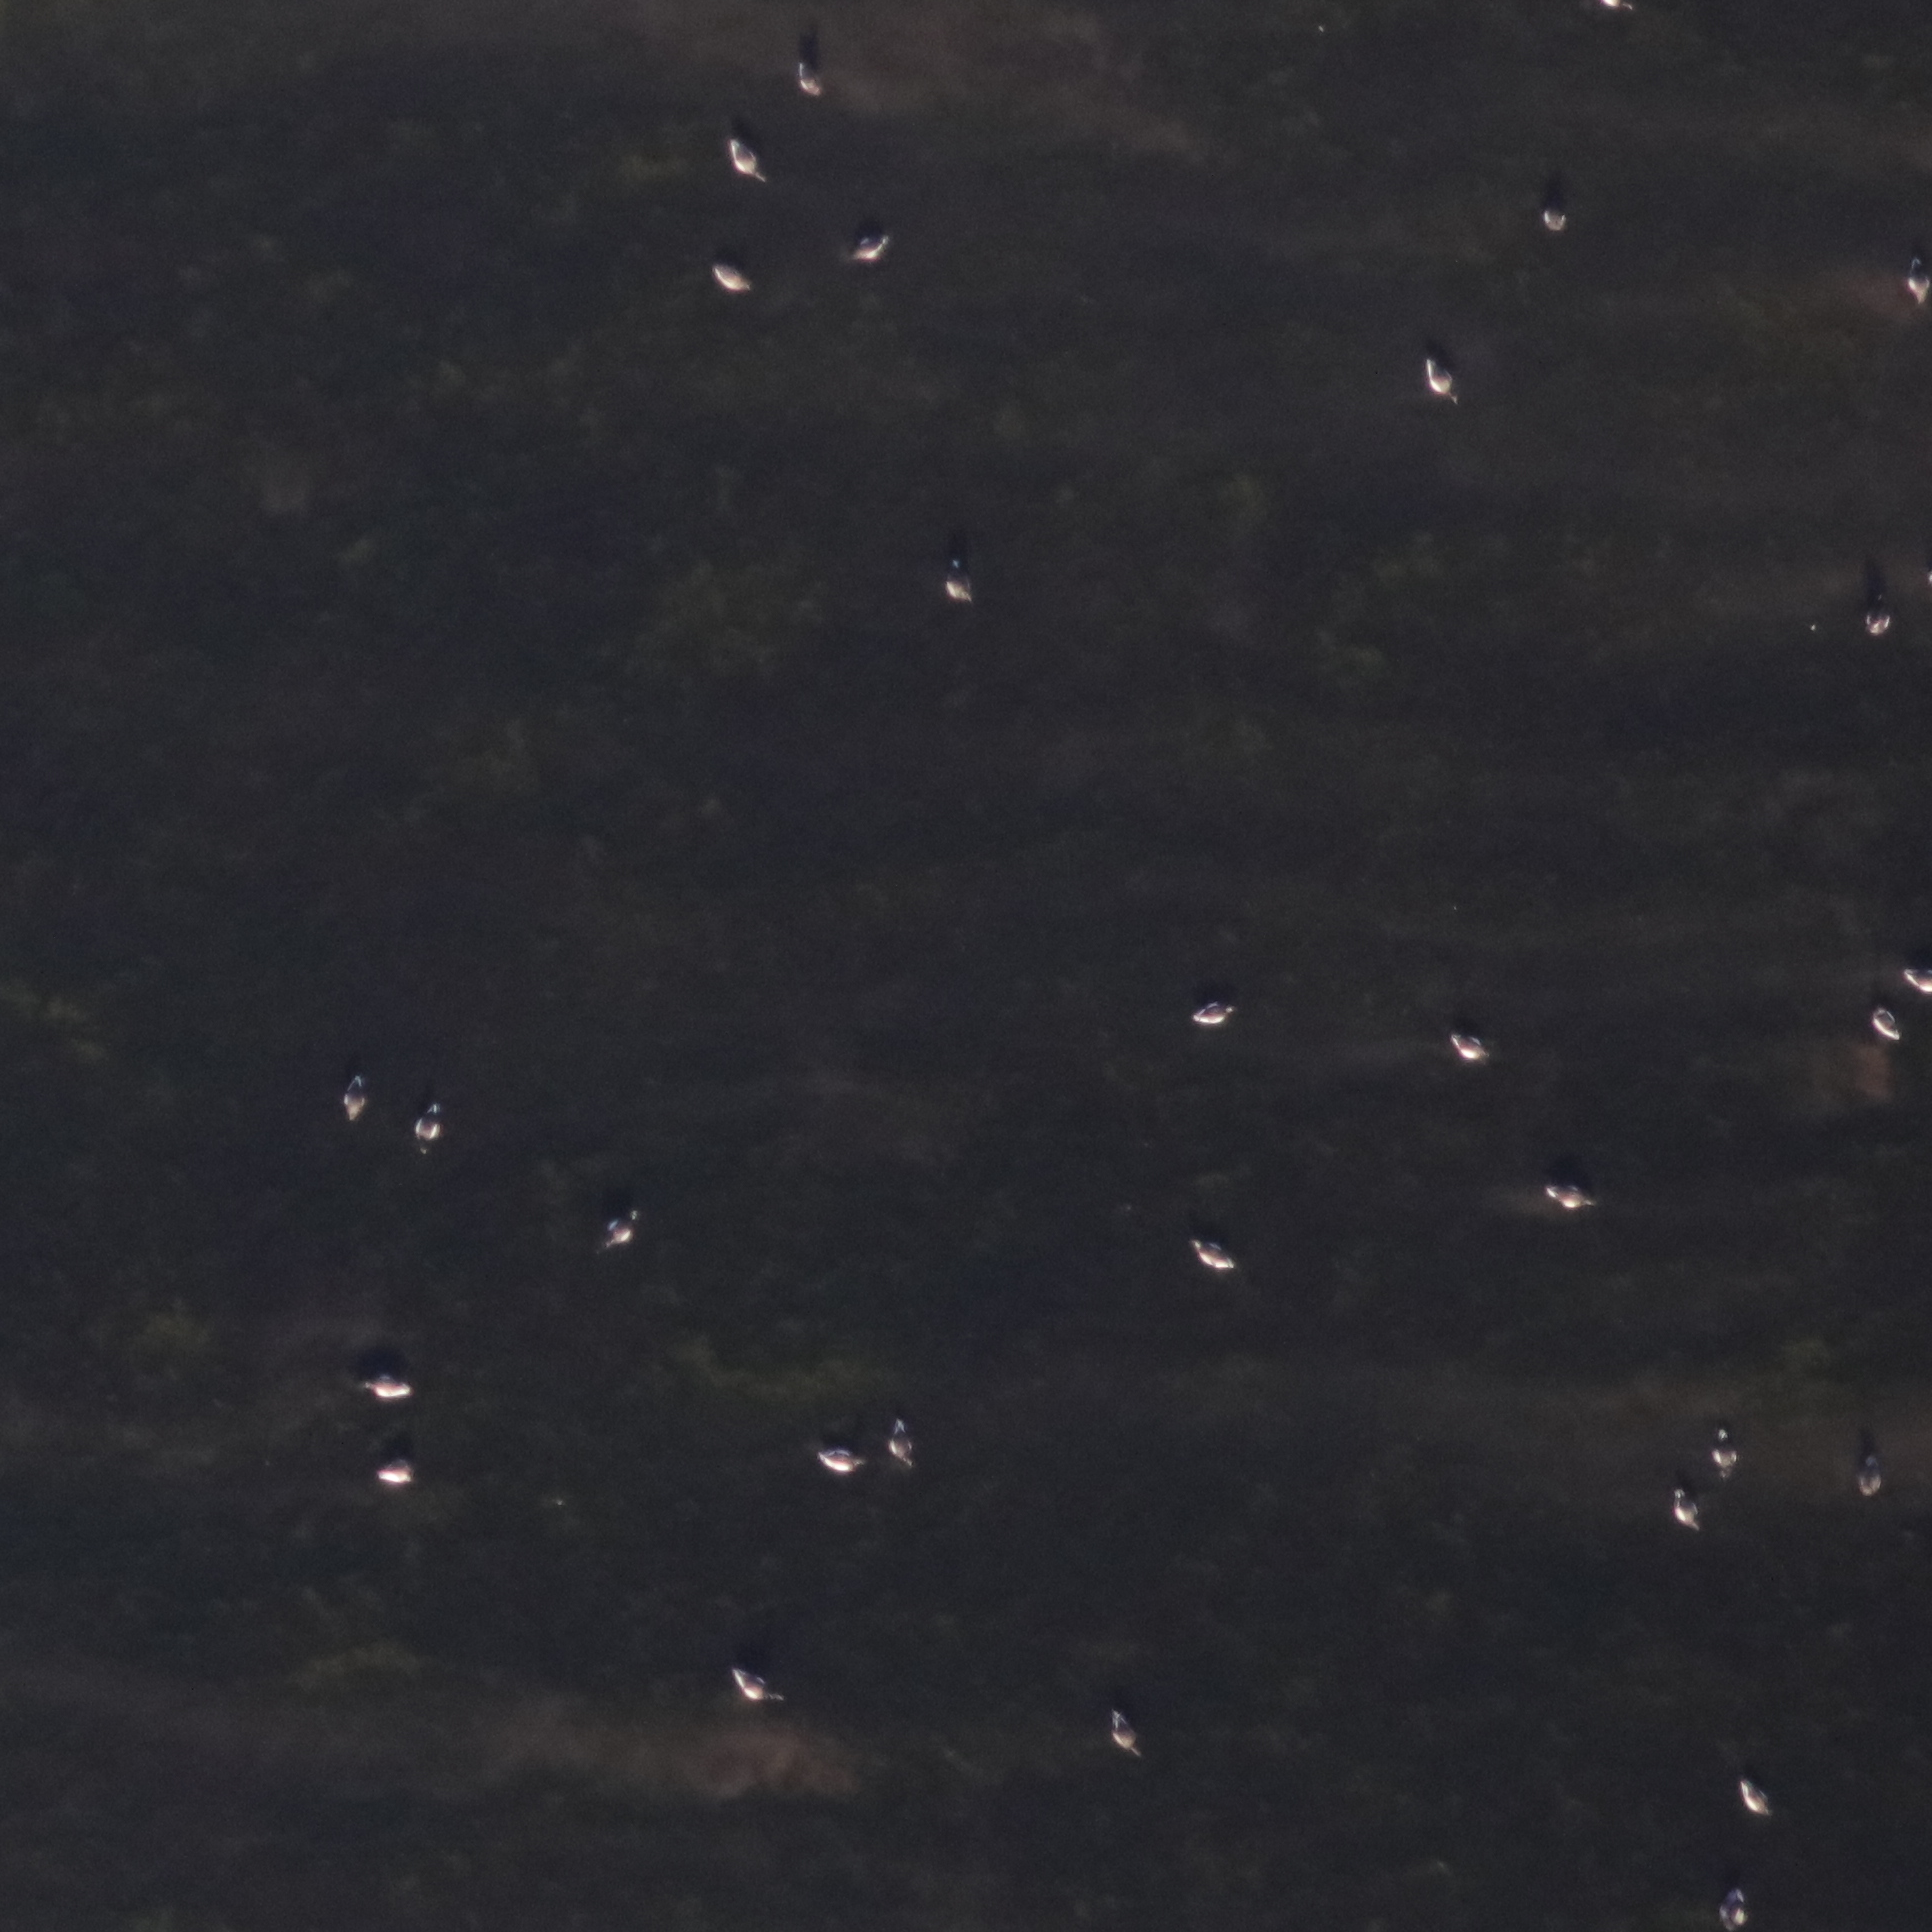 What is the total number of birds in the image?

29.